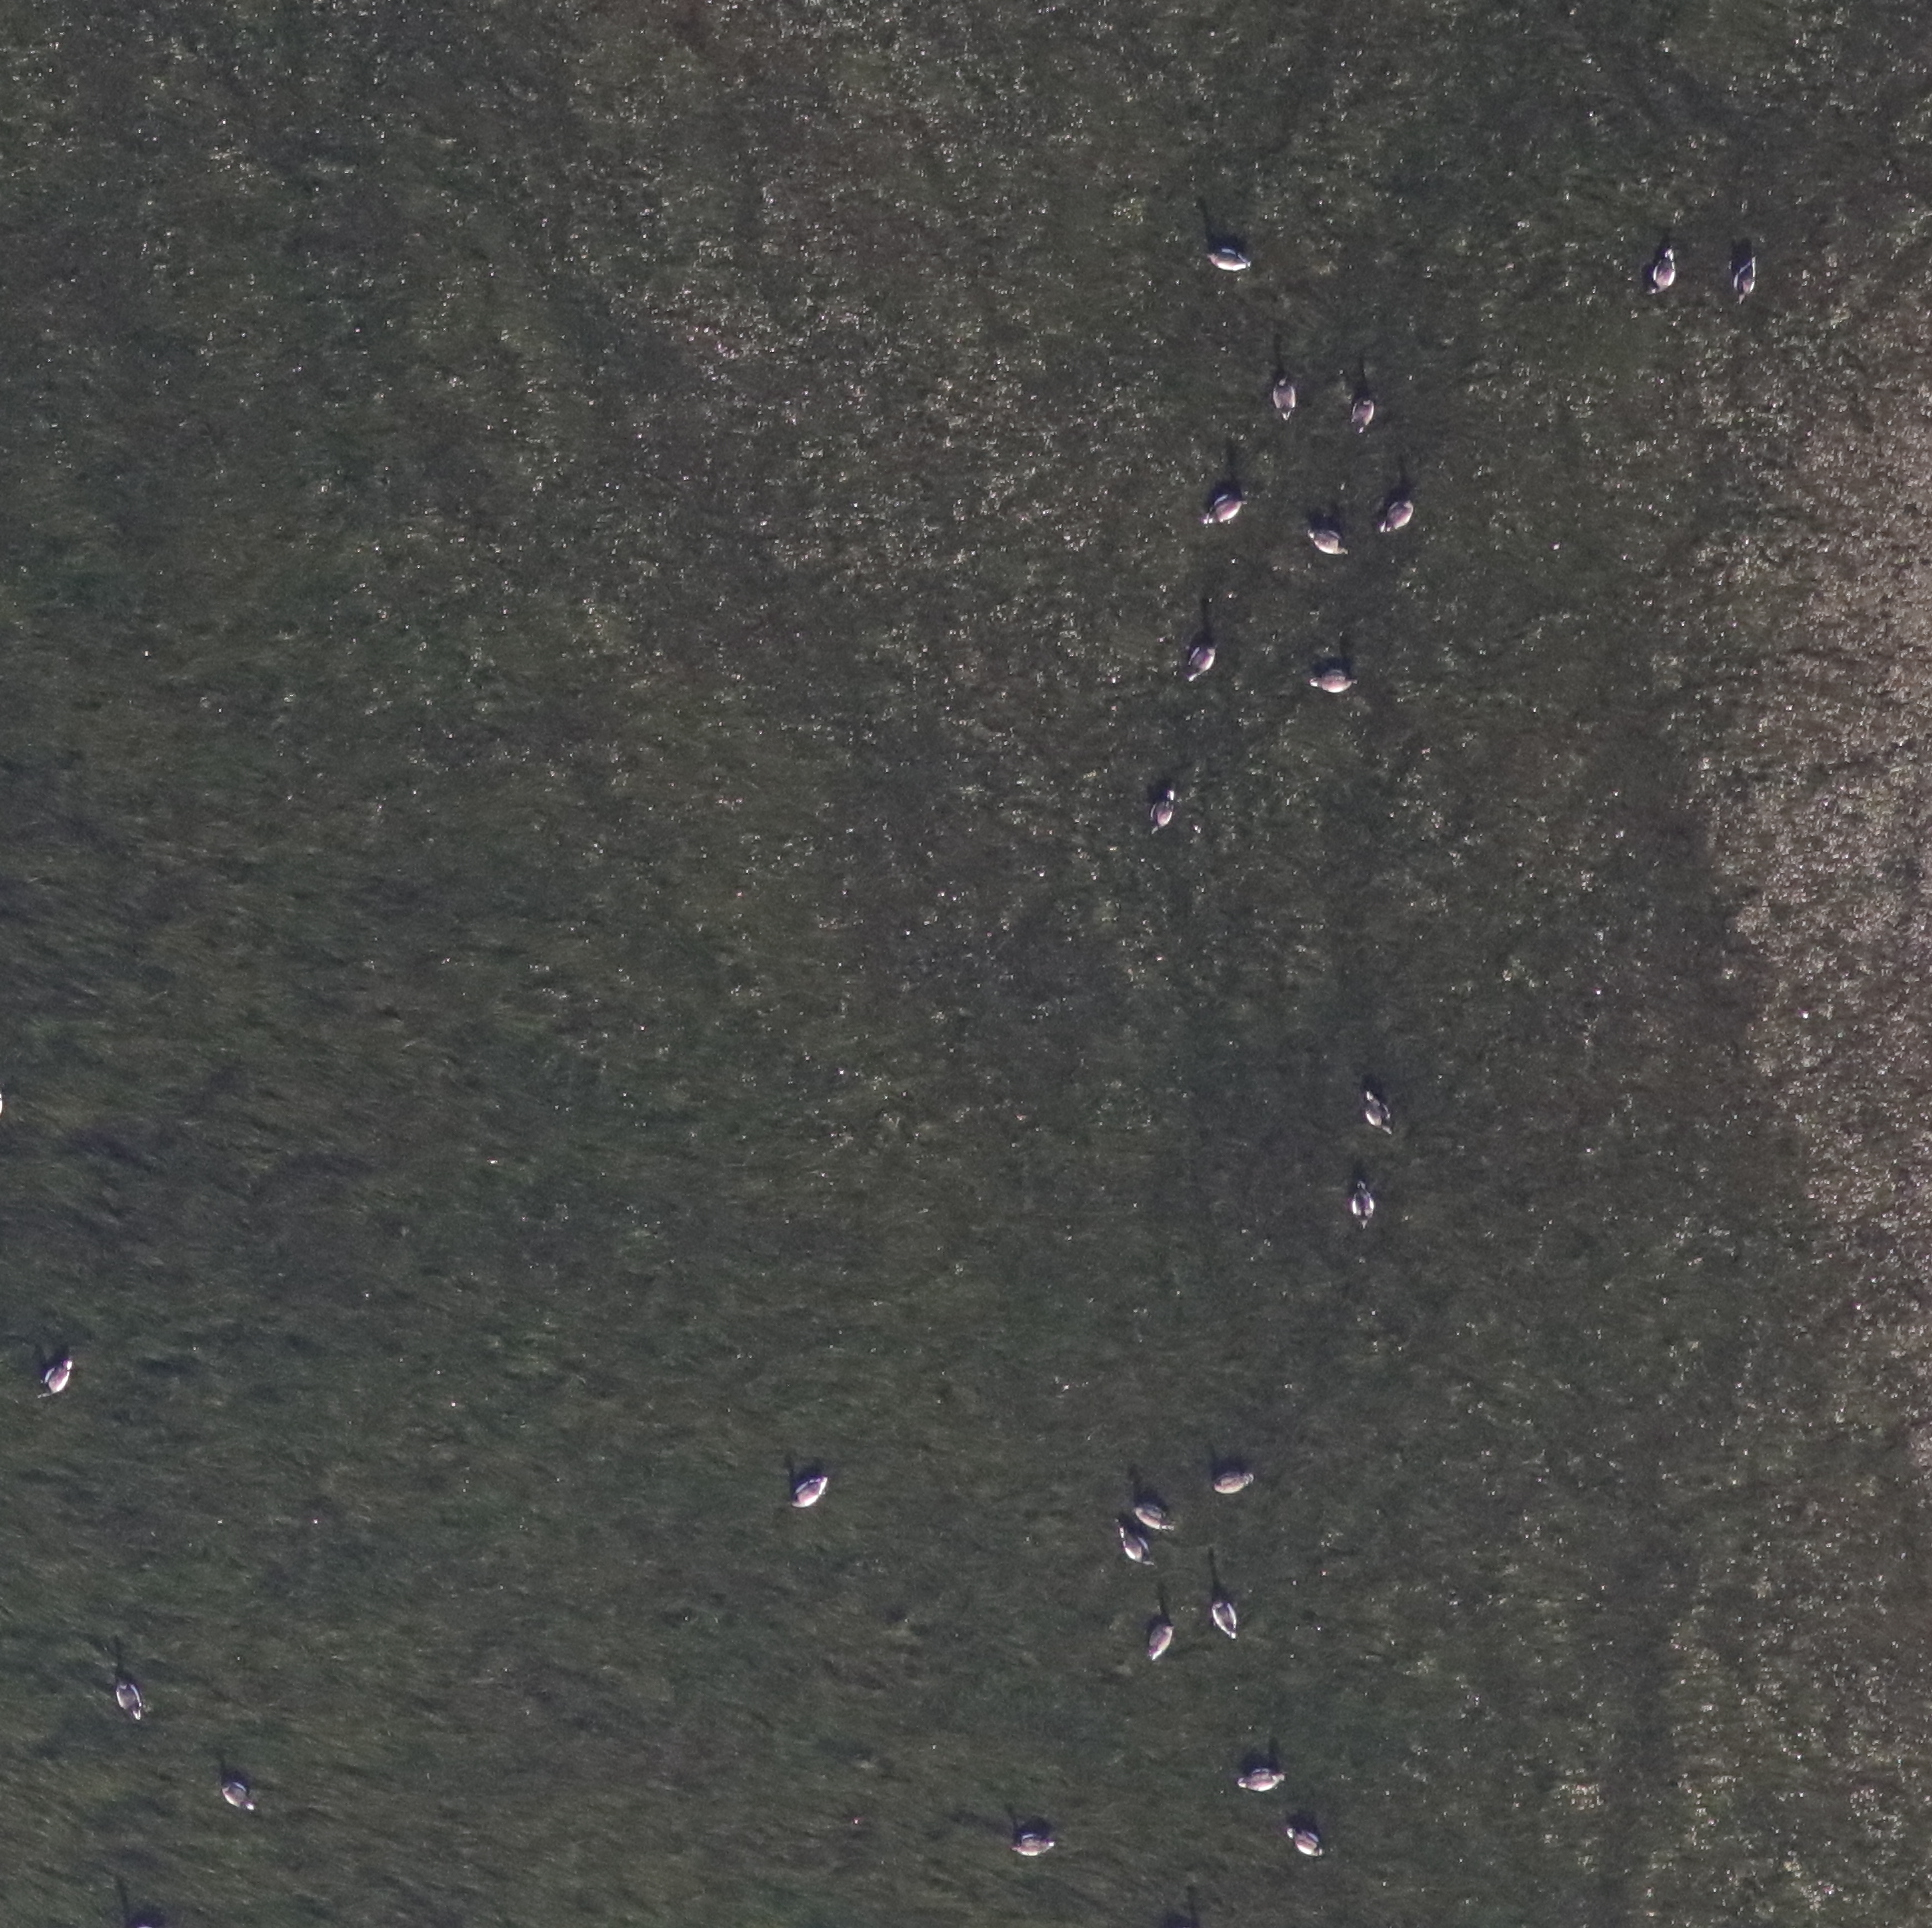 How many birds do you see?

25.